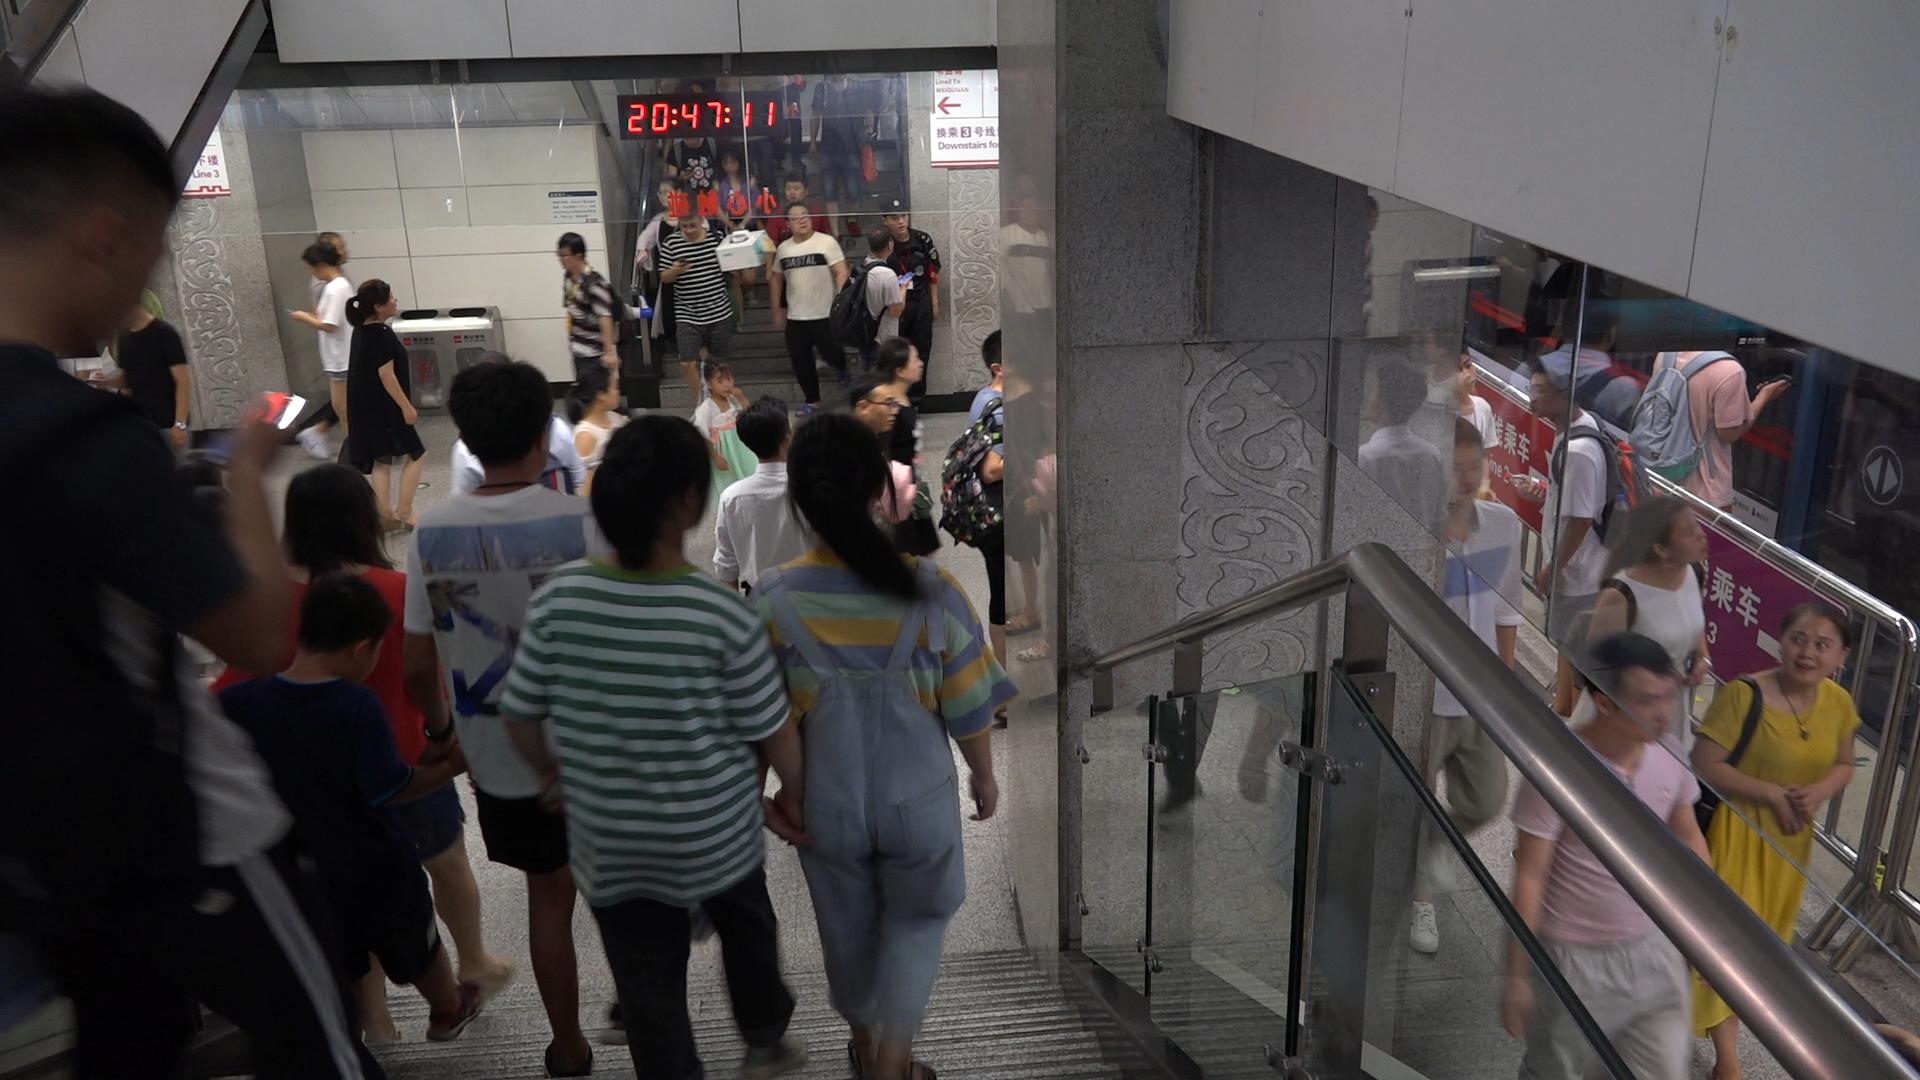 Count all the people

32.